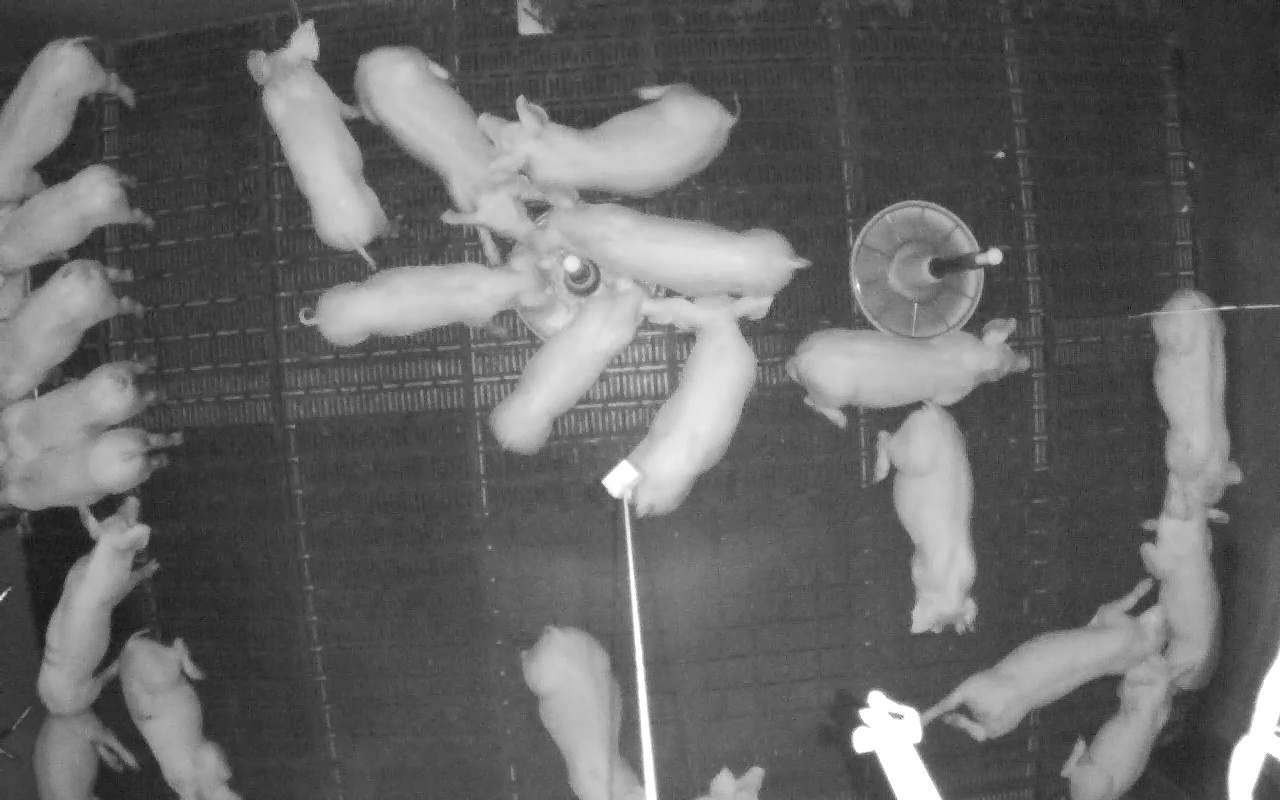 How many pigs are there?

23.